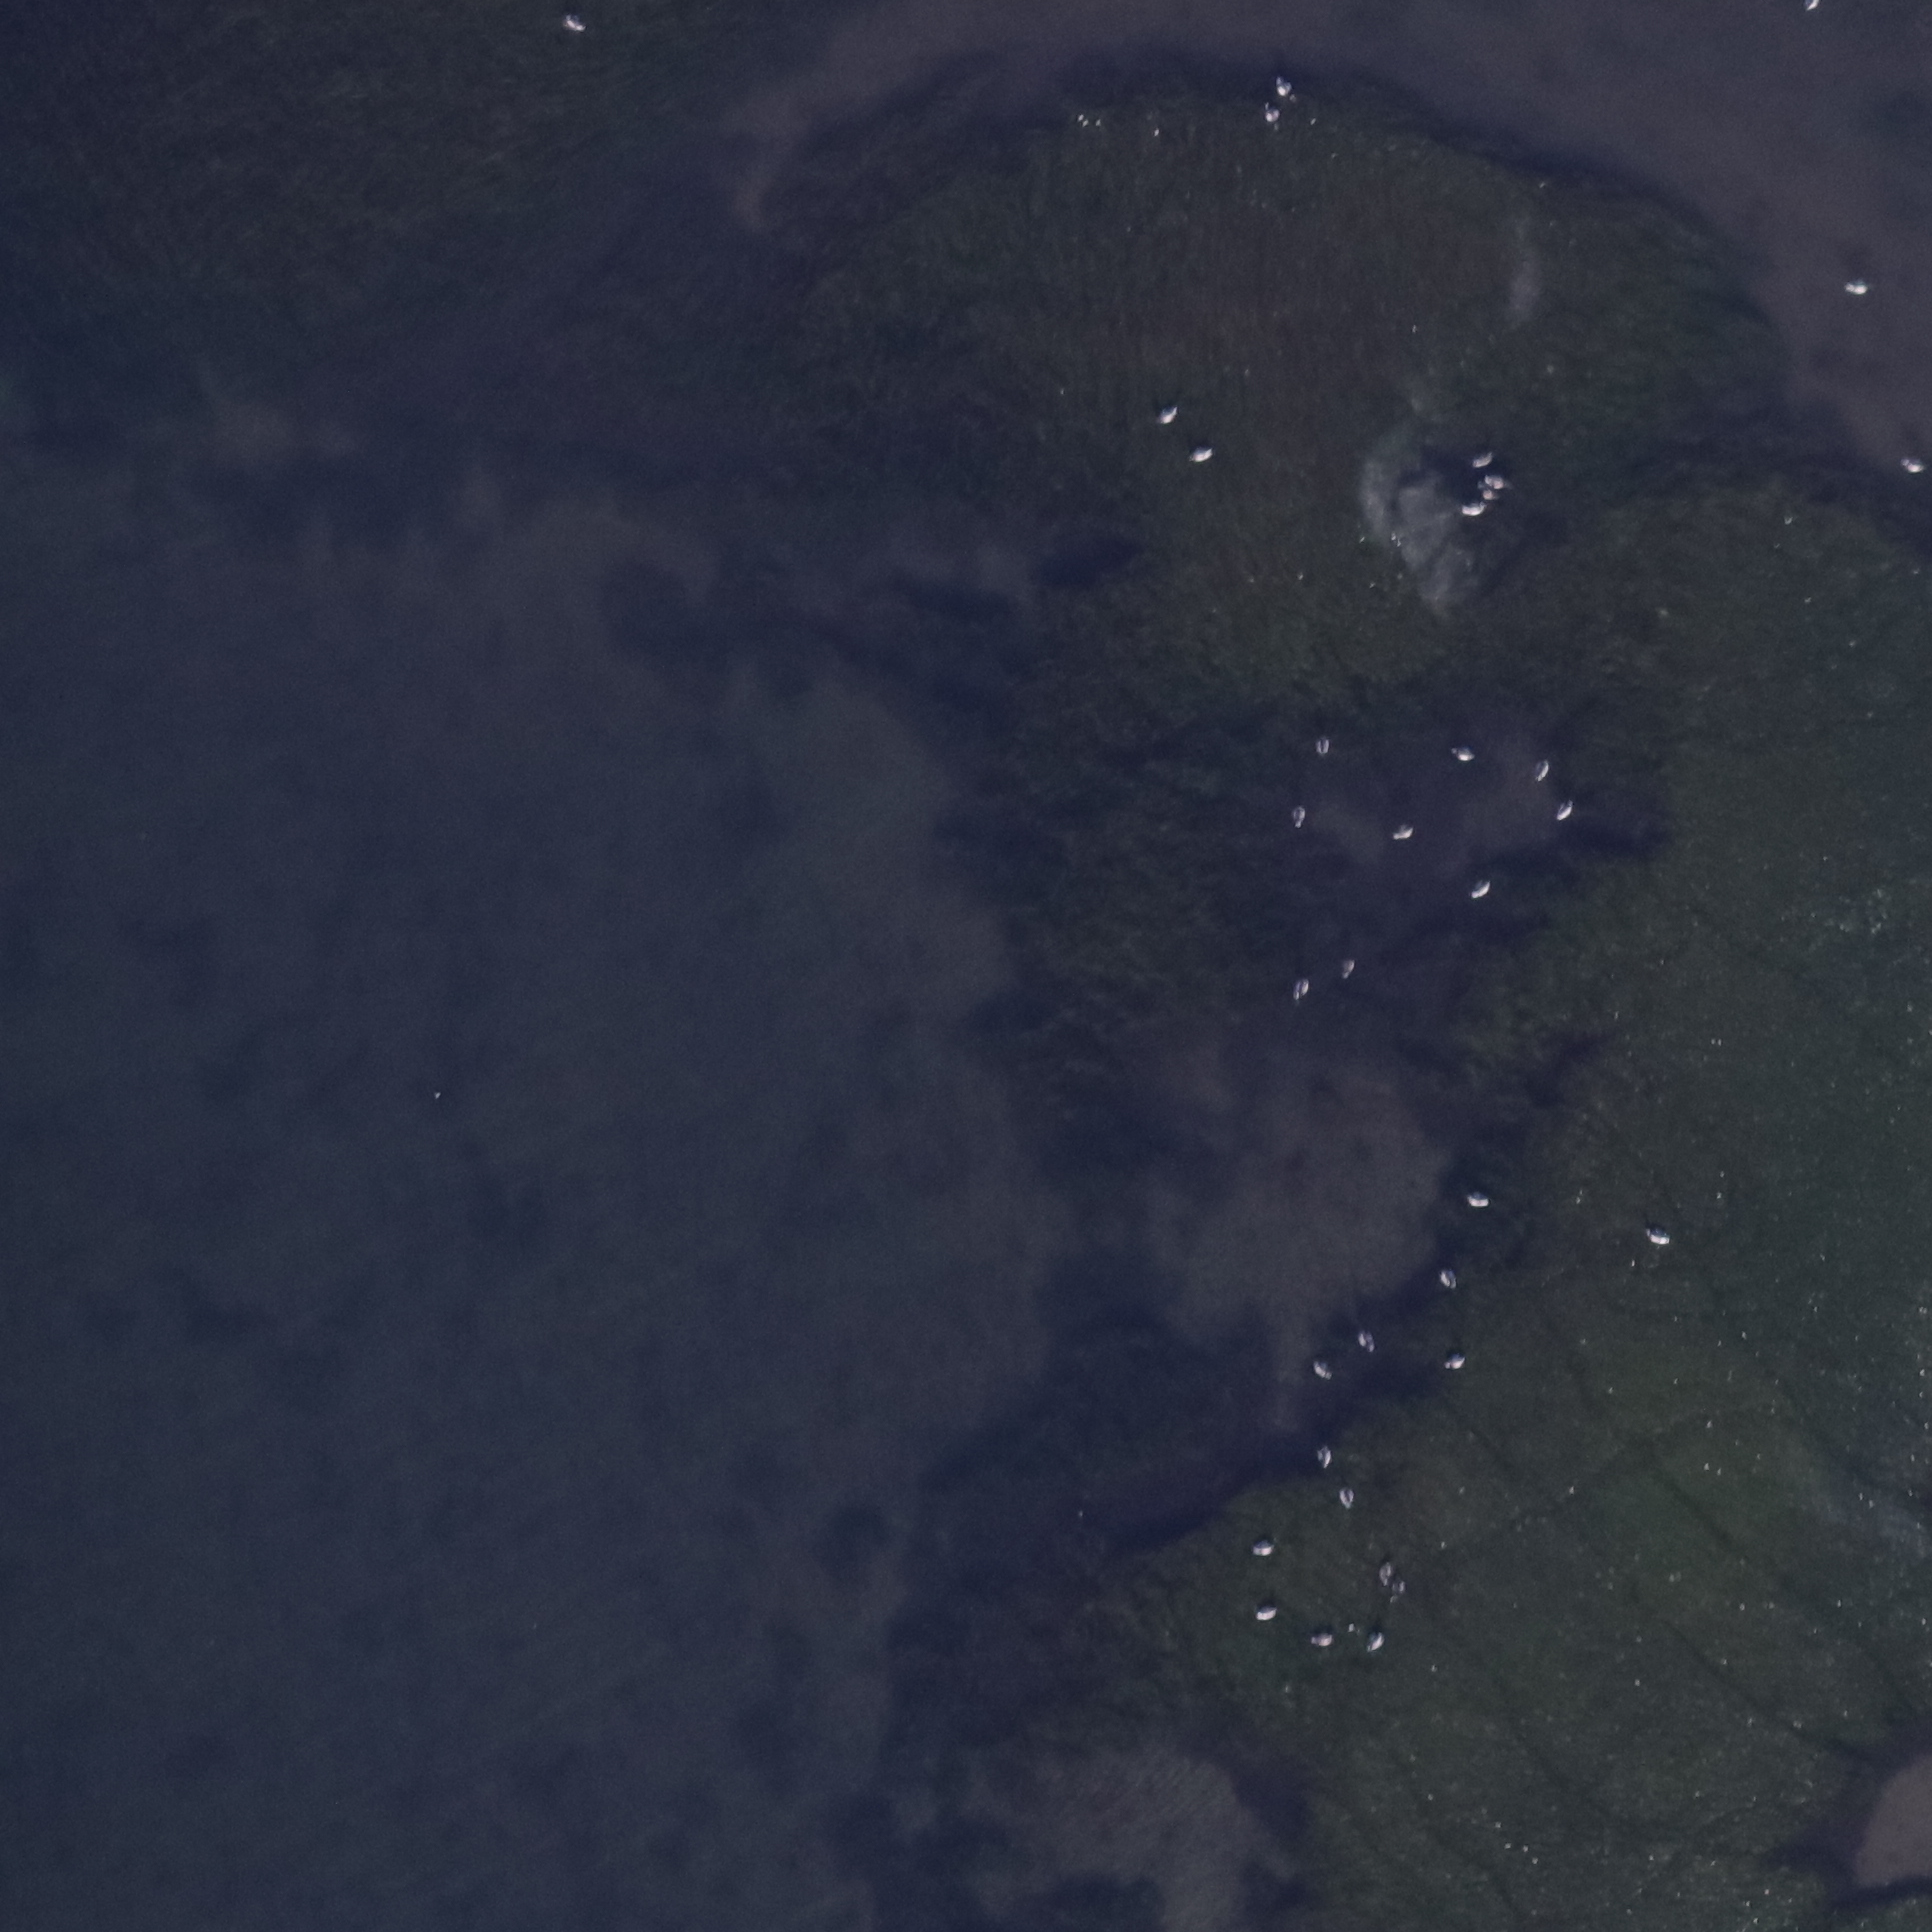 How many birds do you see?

34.